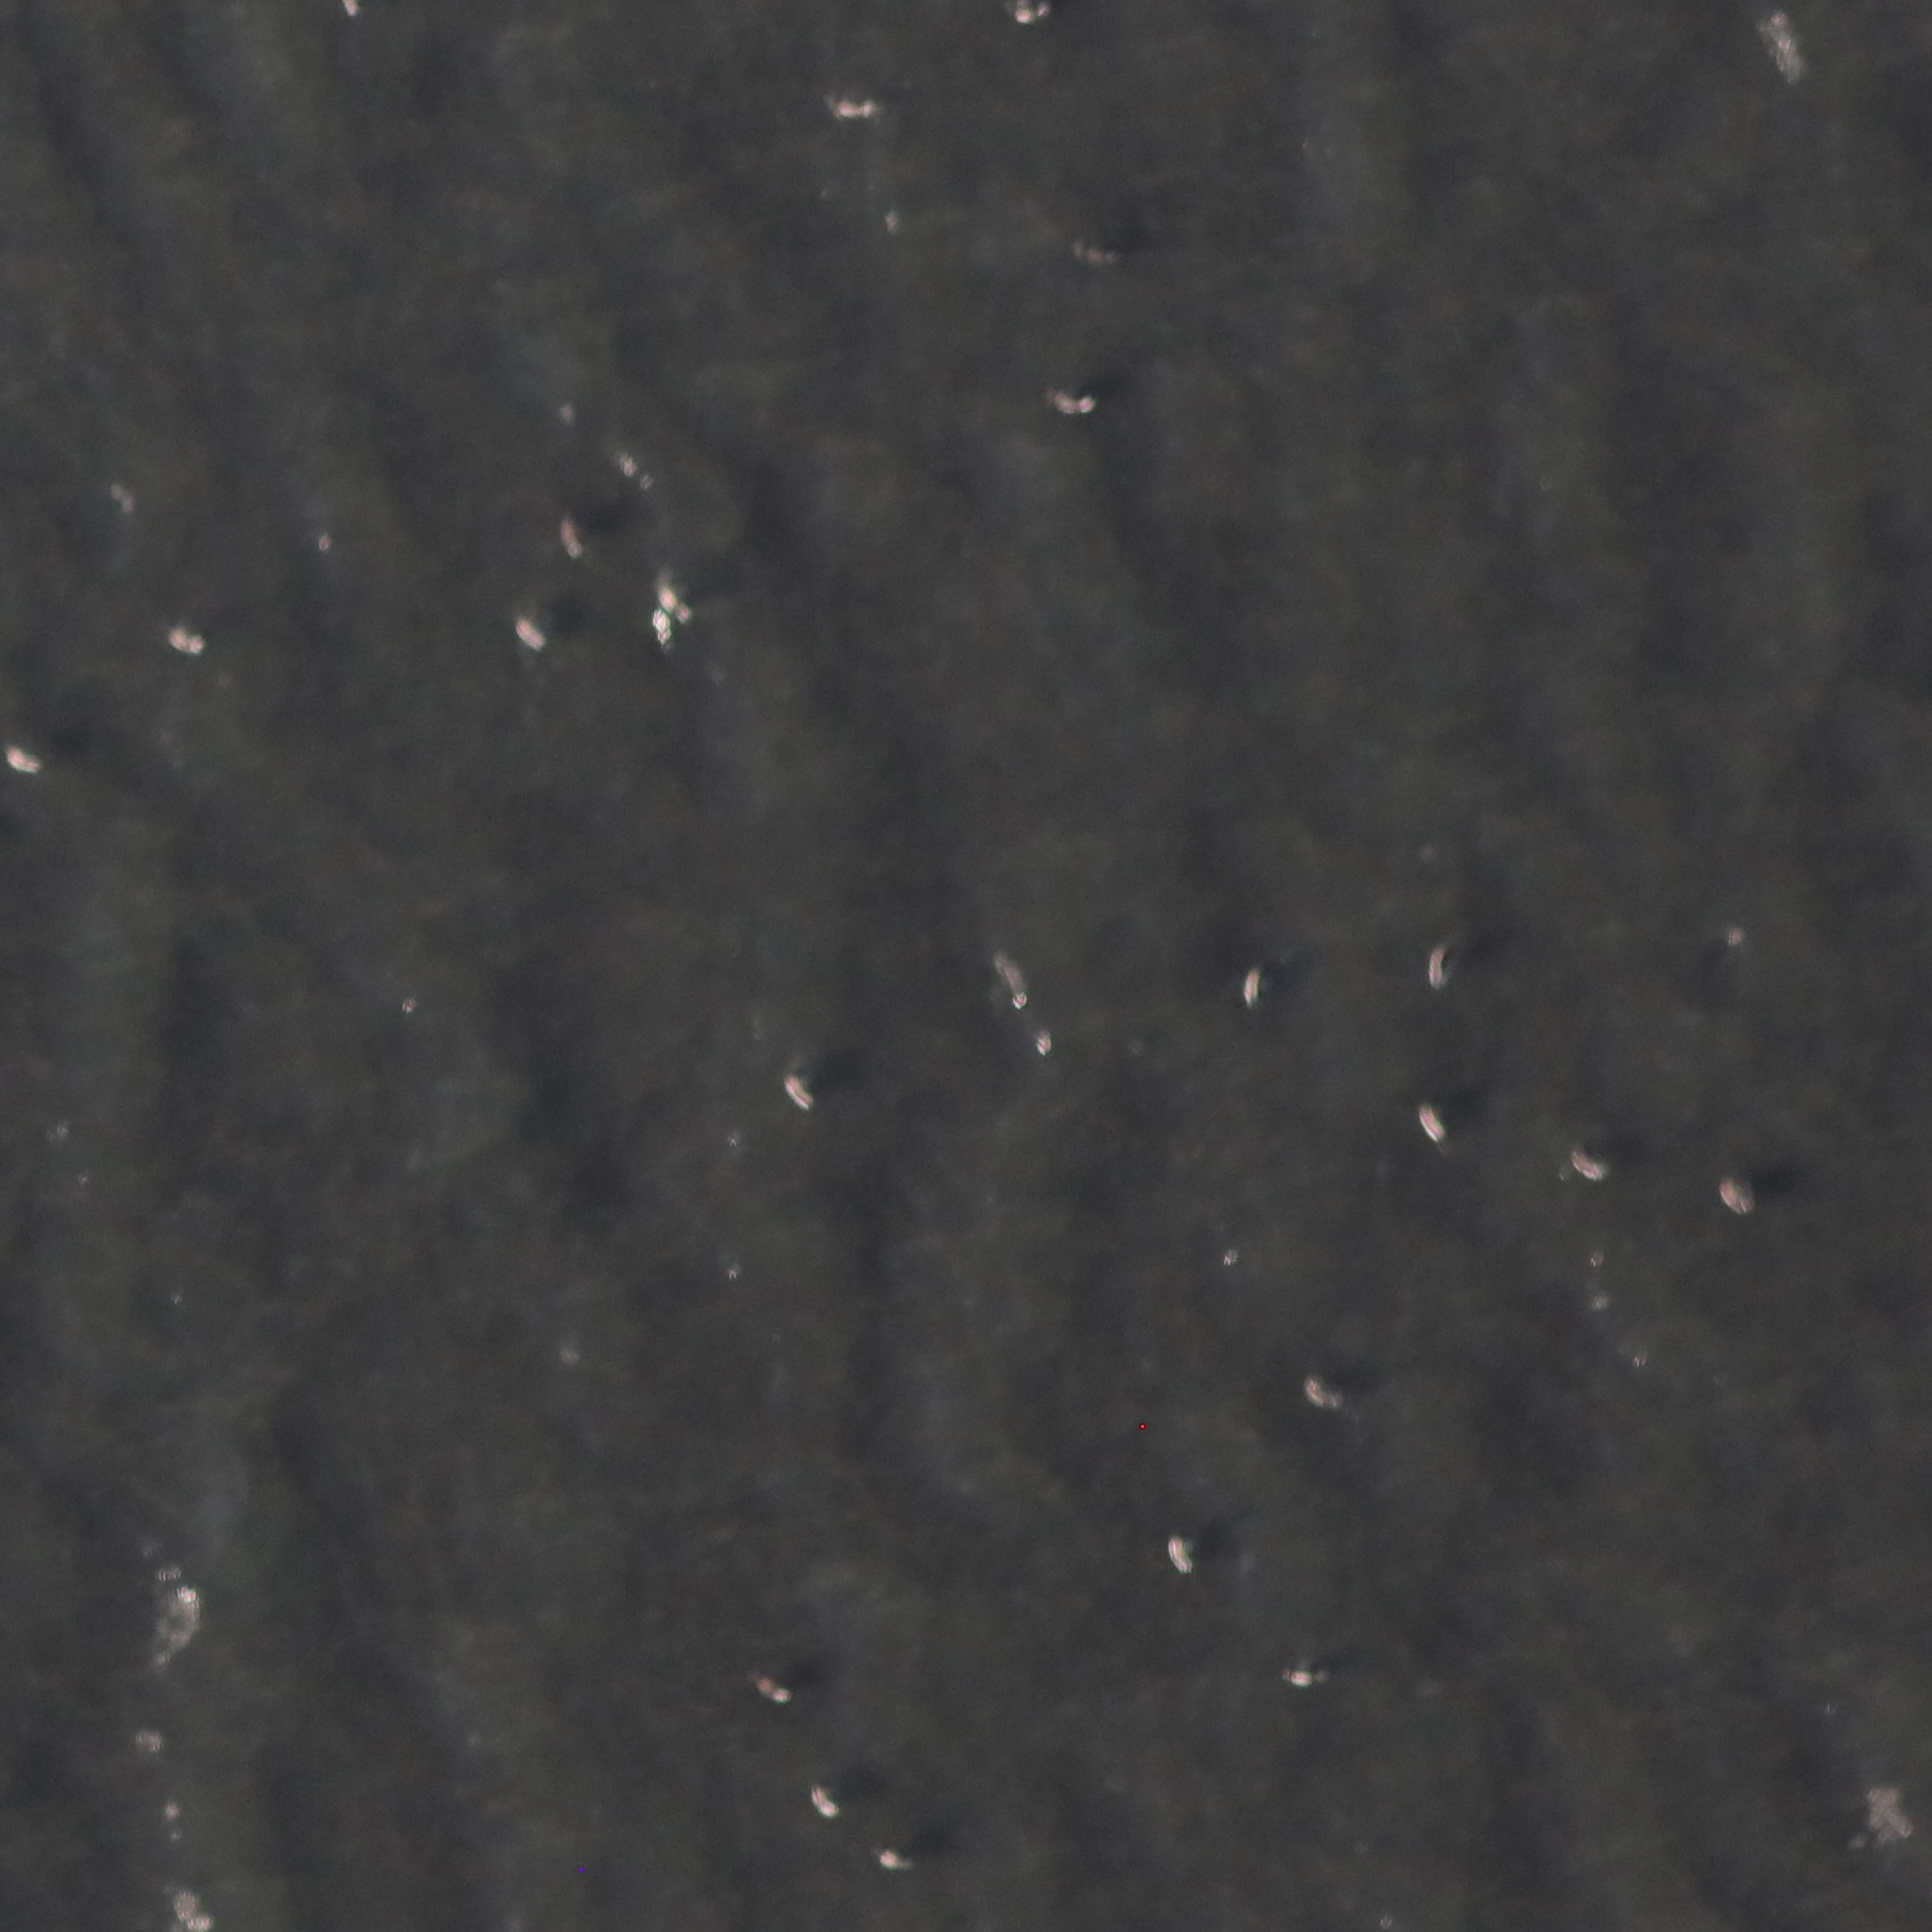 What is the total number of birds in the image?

20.